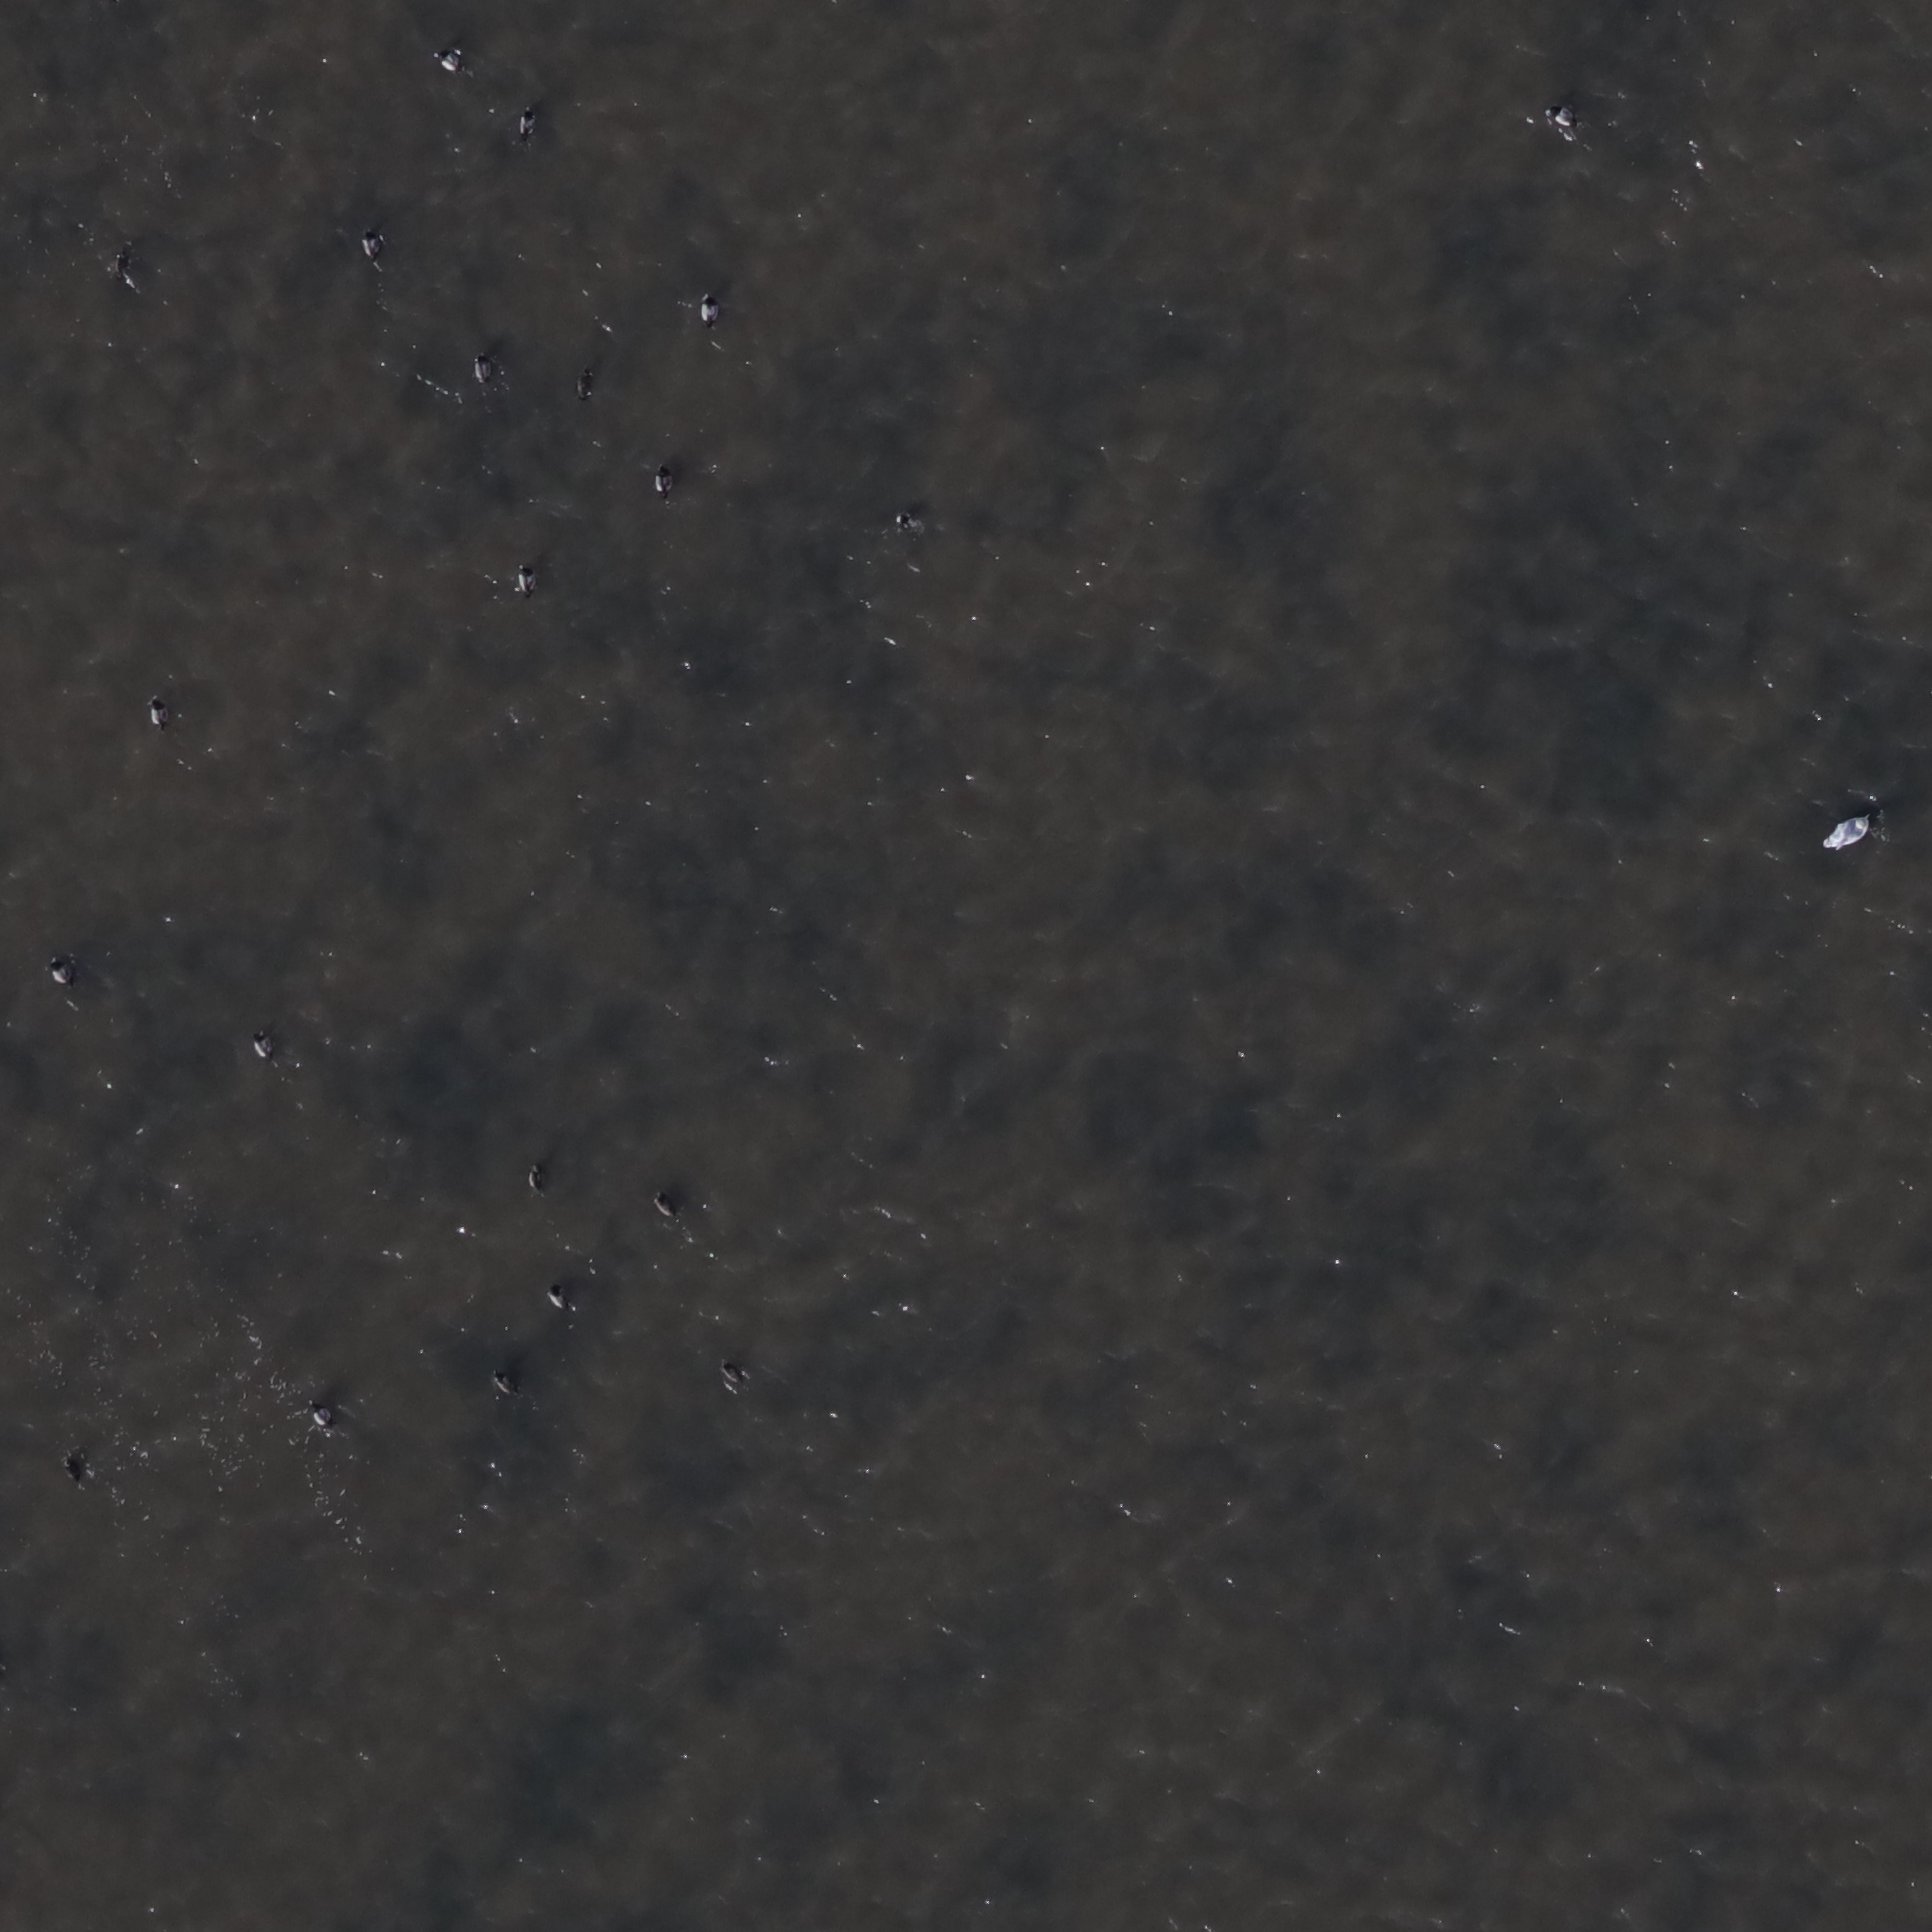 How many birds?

22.